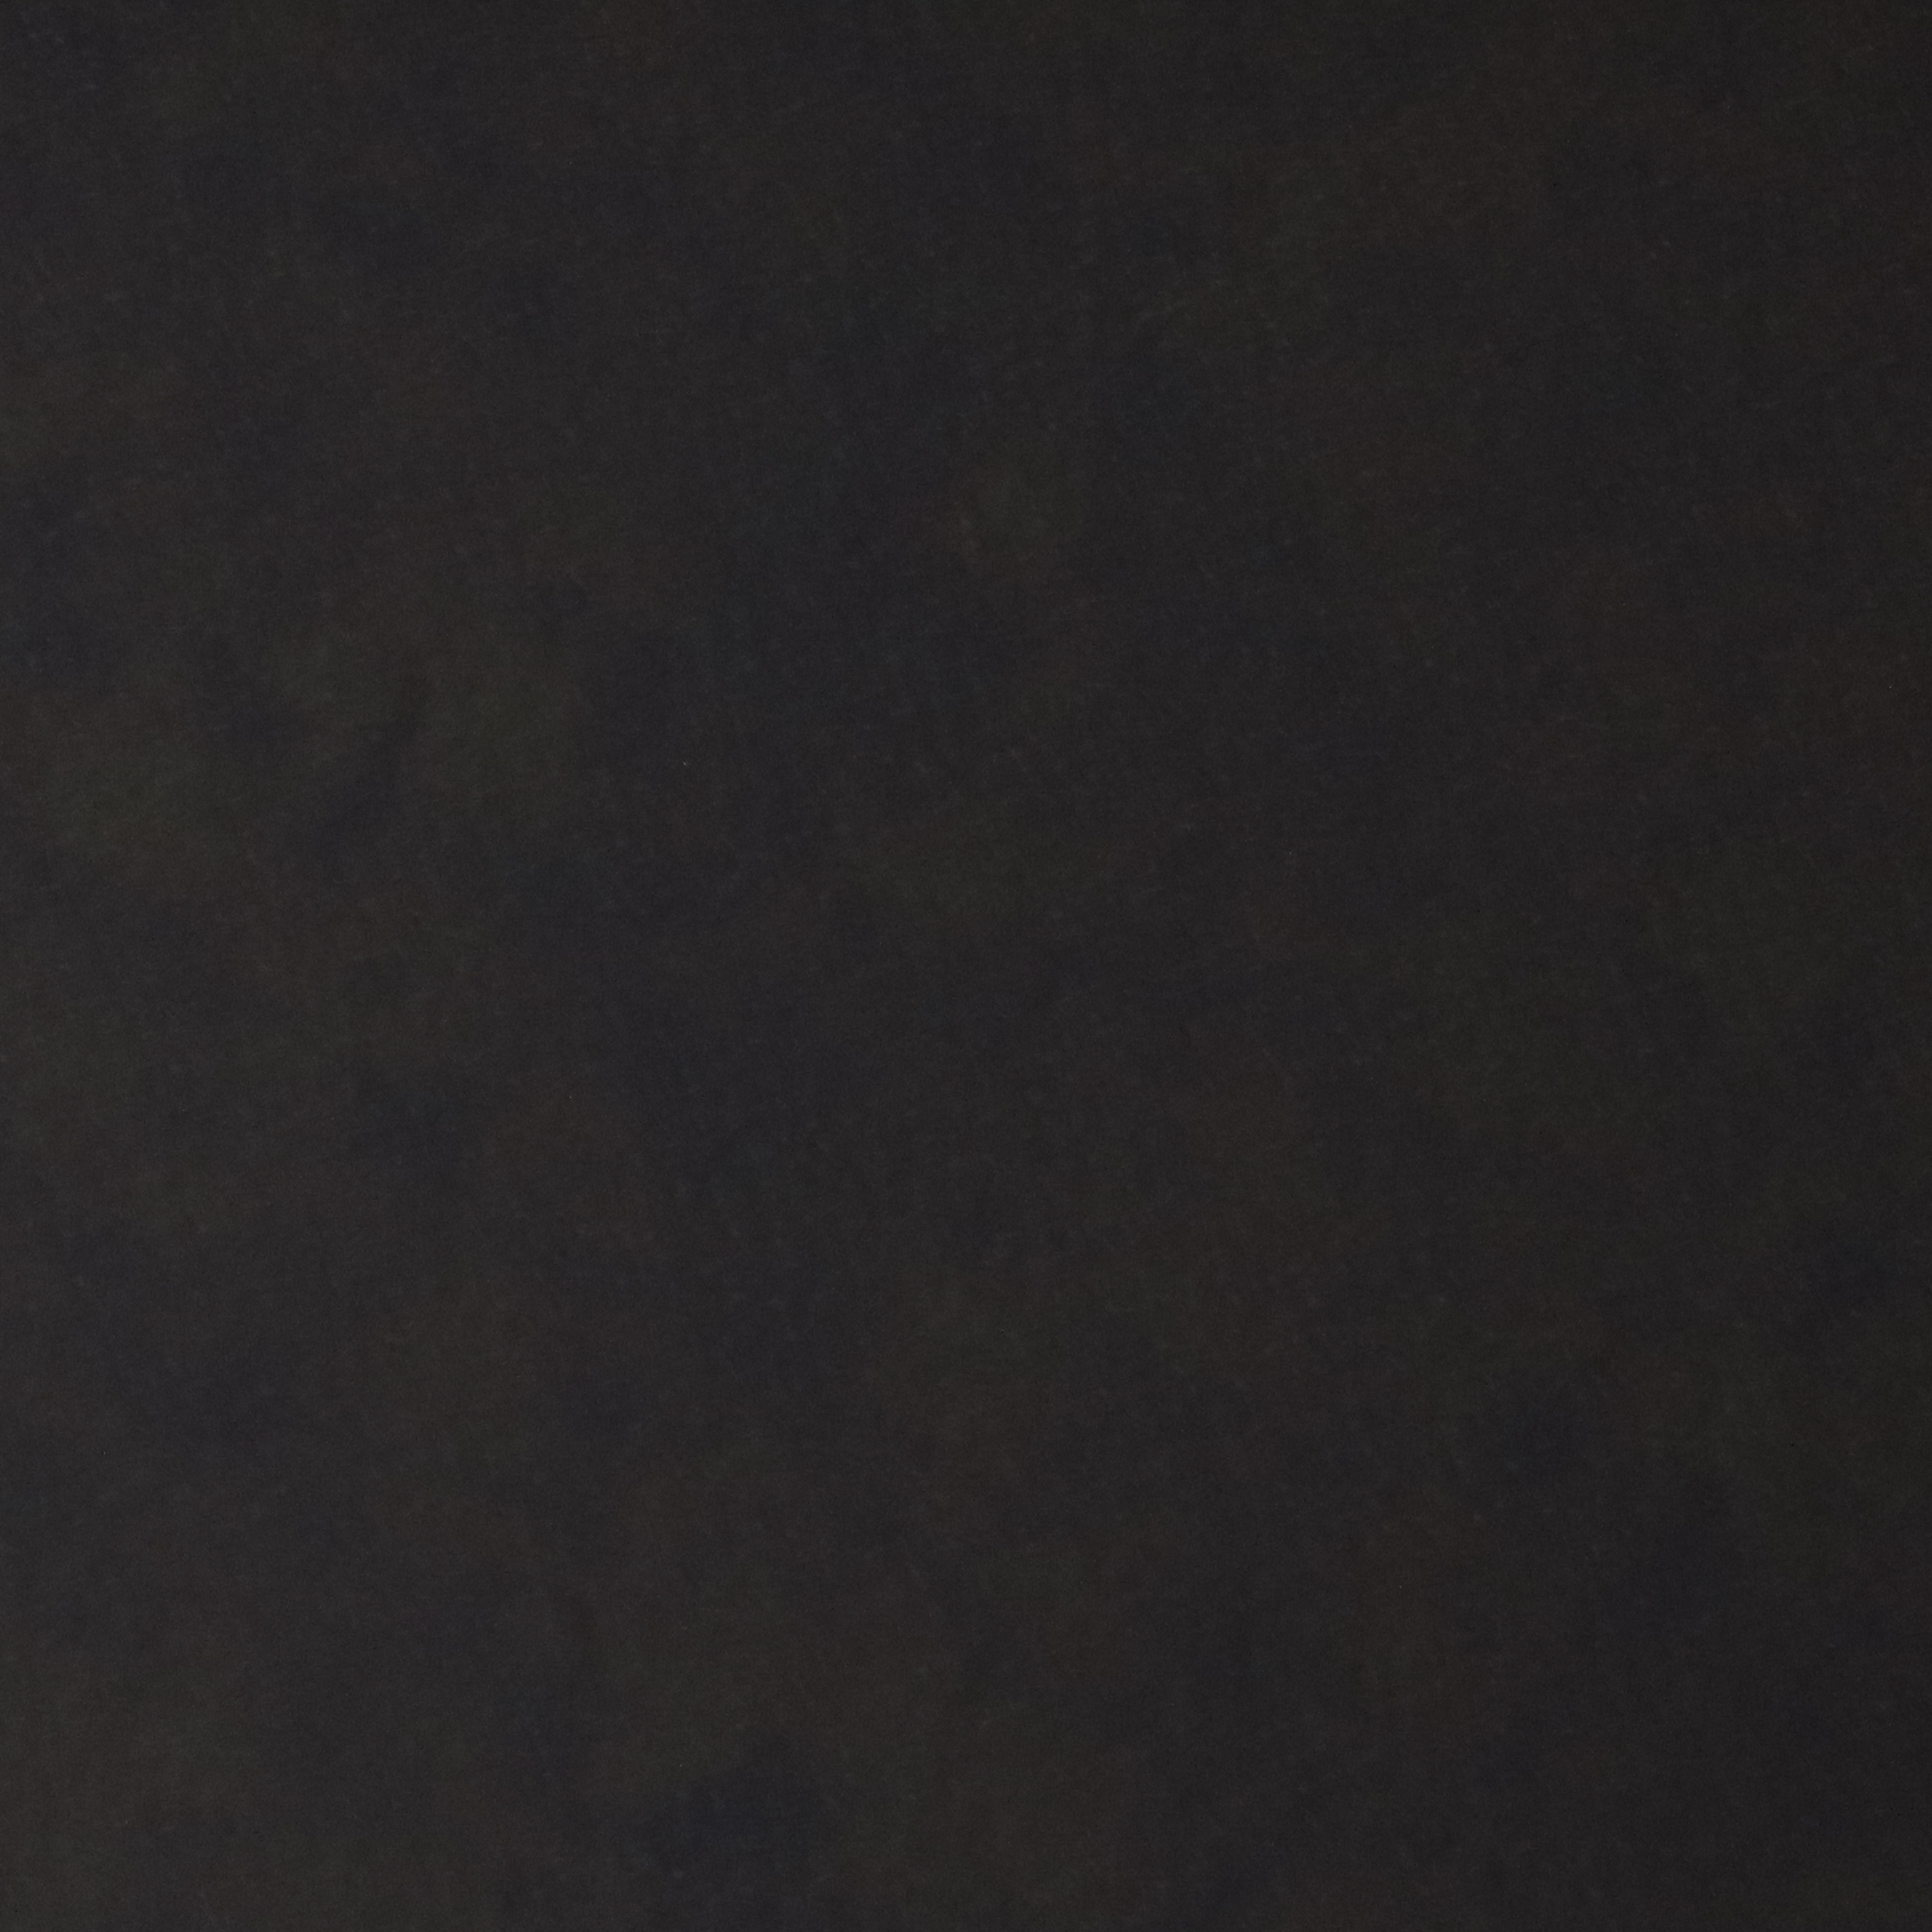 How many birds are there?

0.